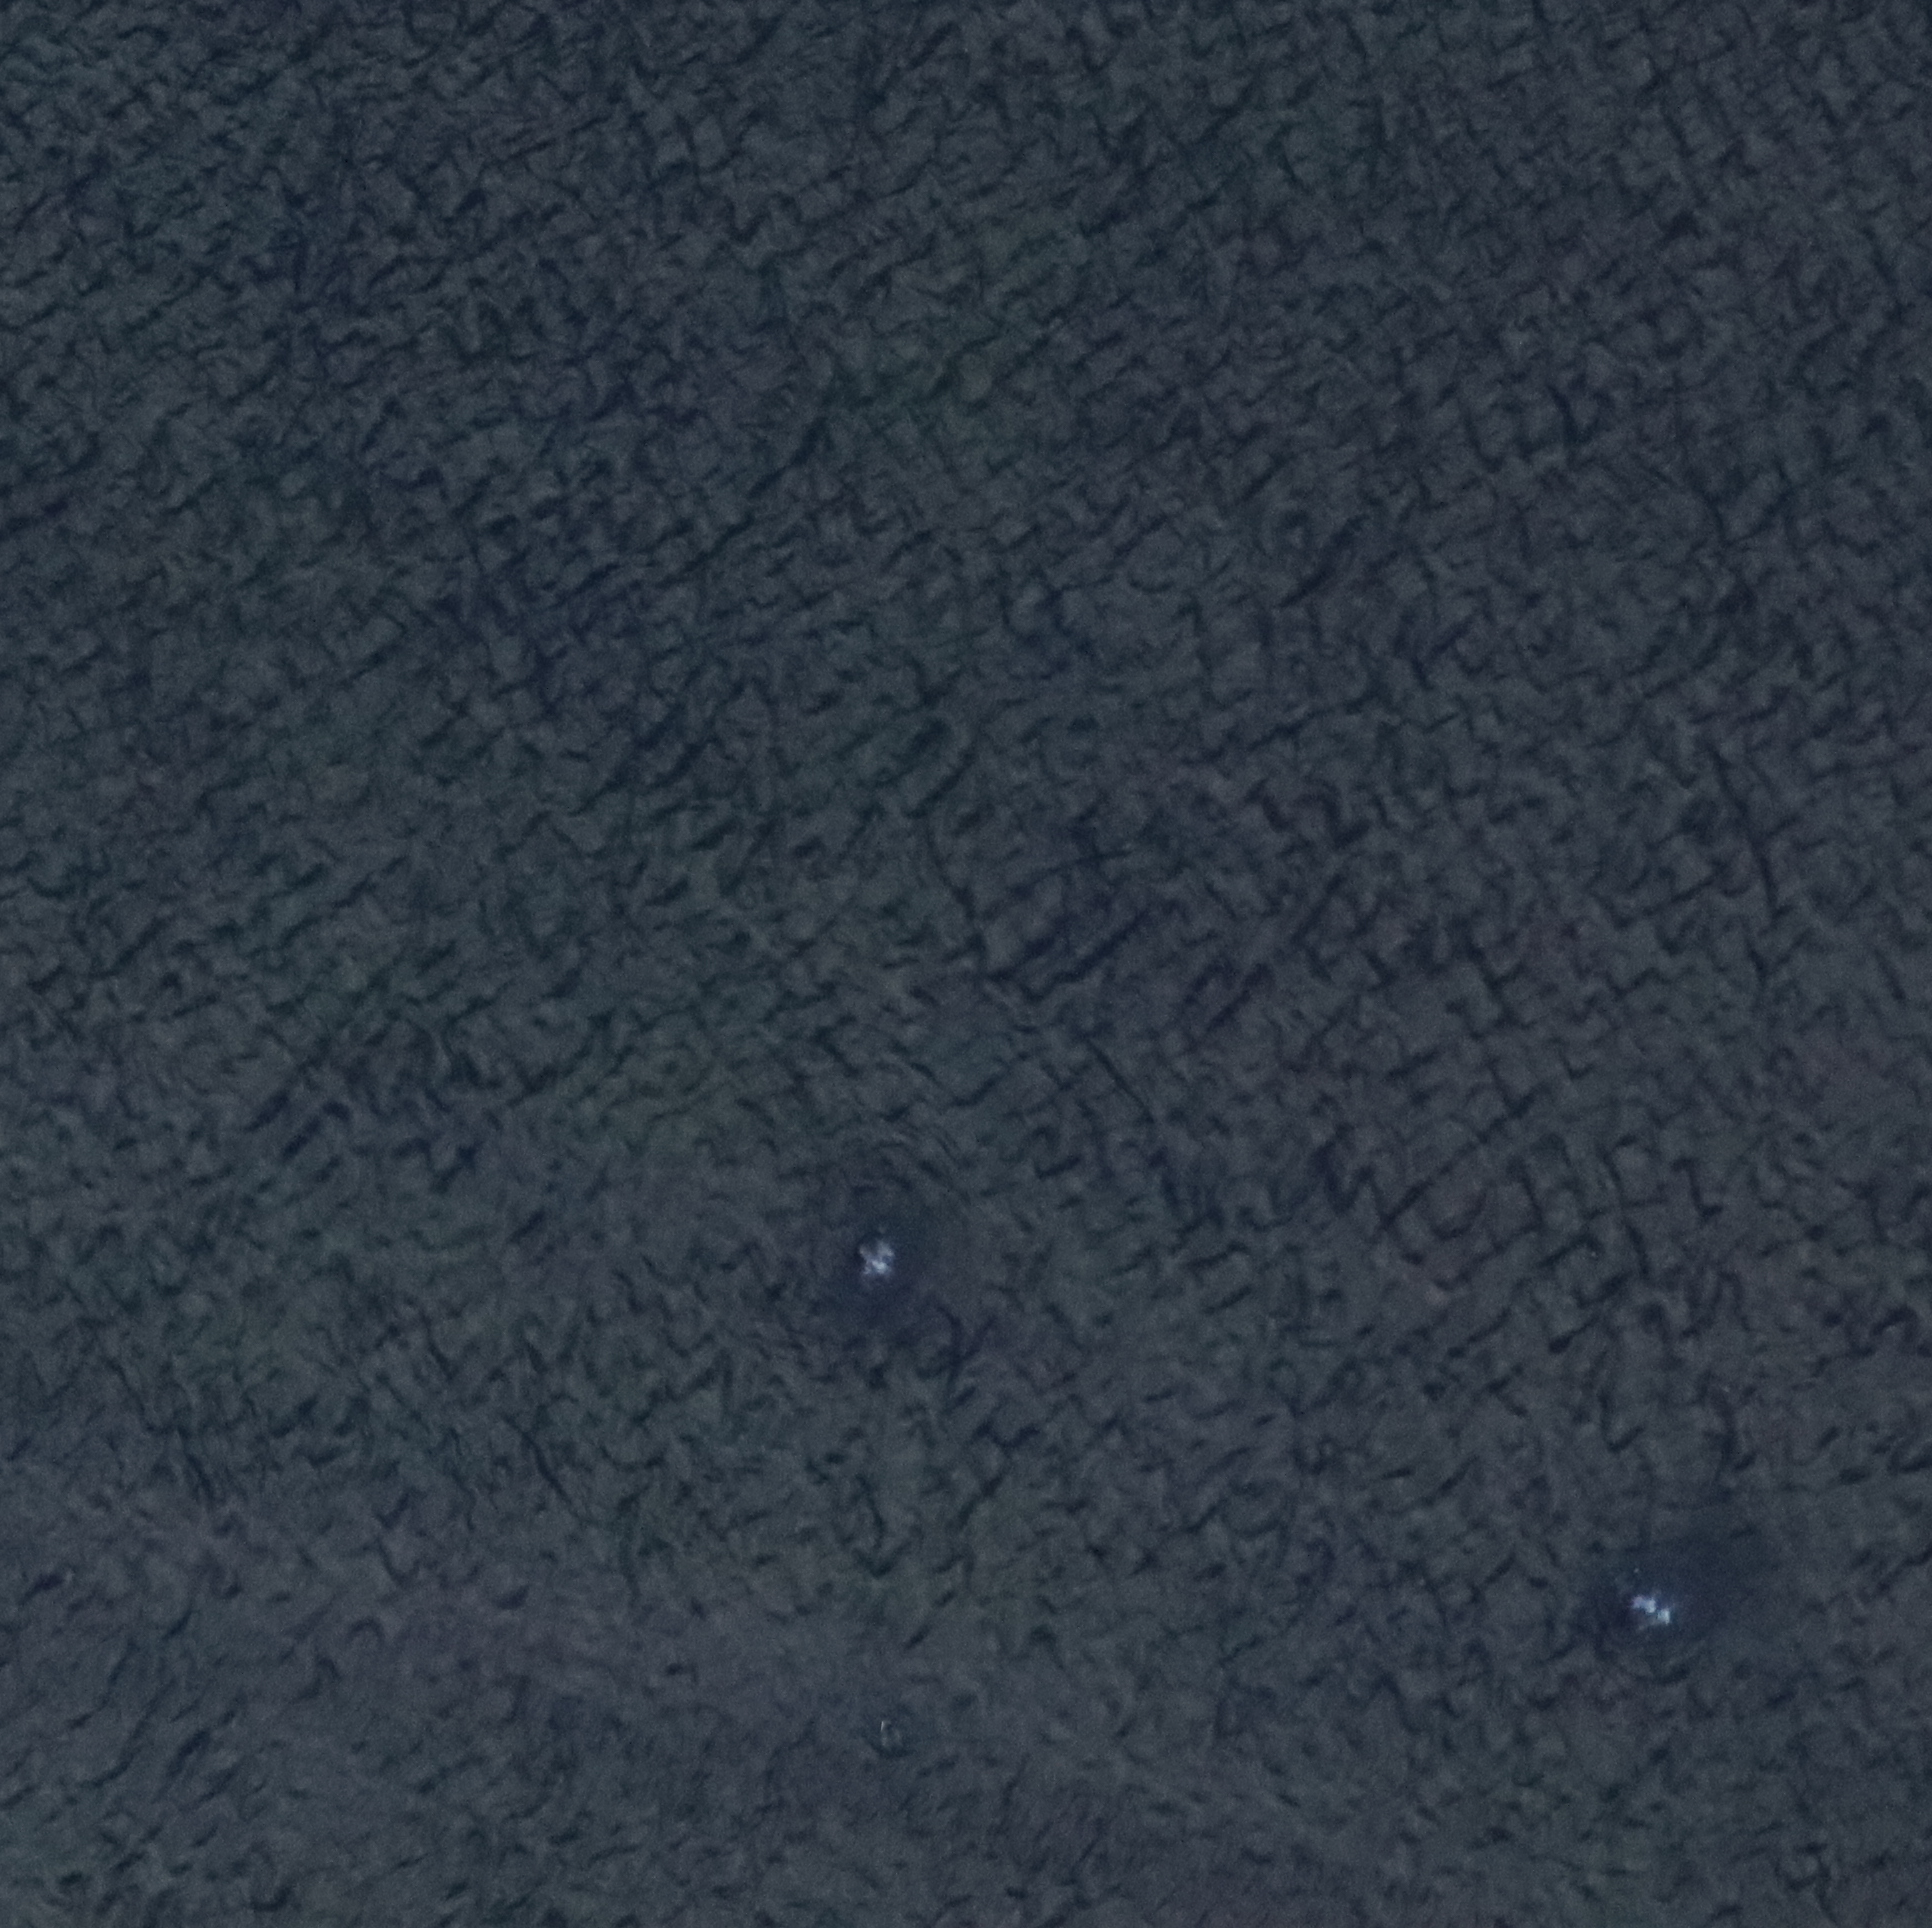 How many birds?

3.